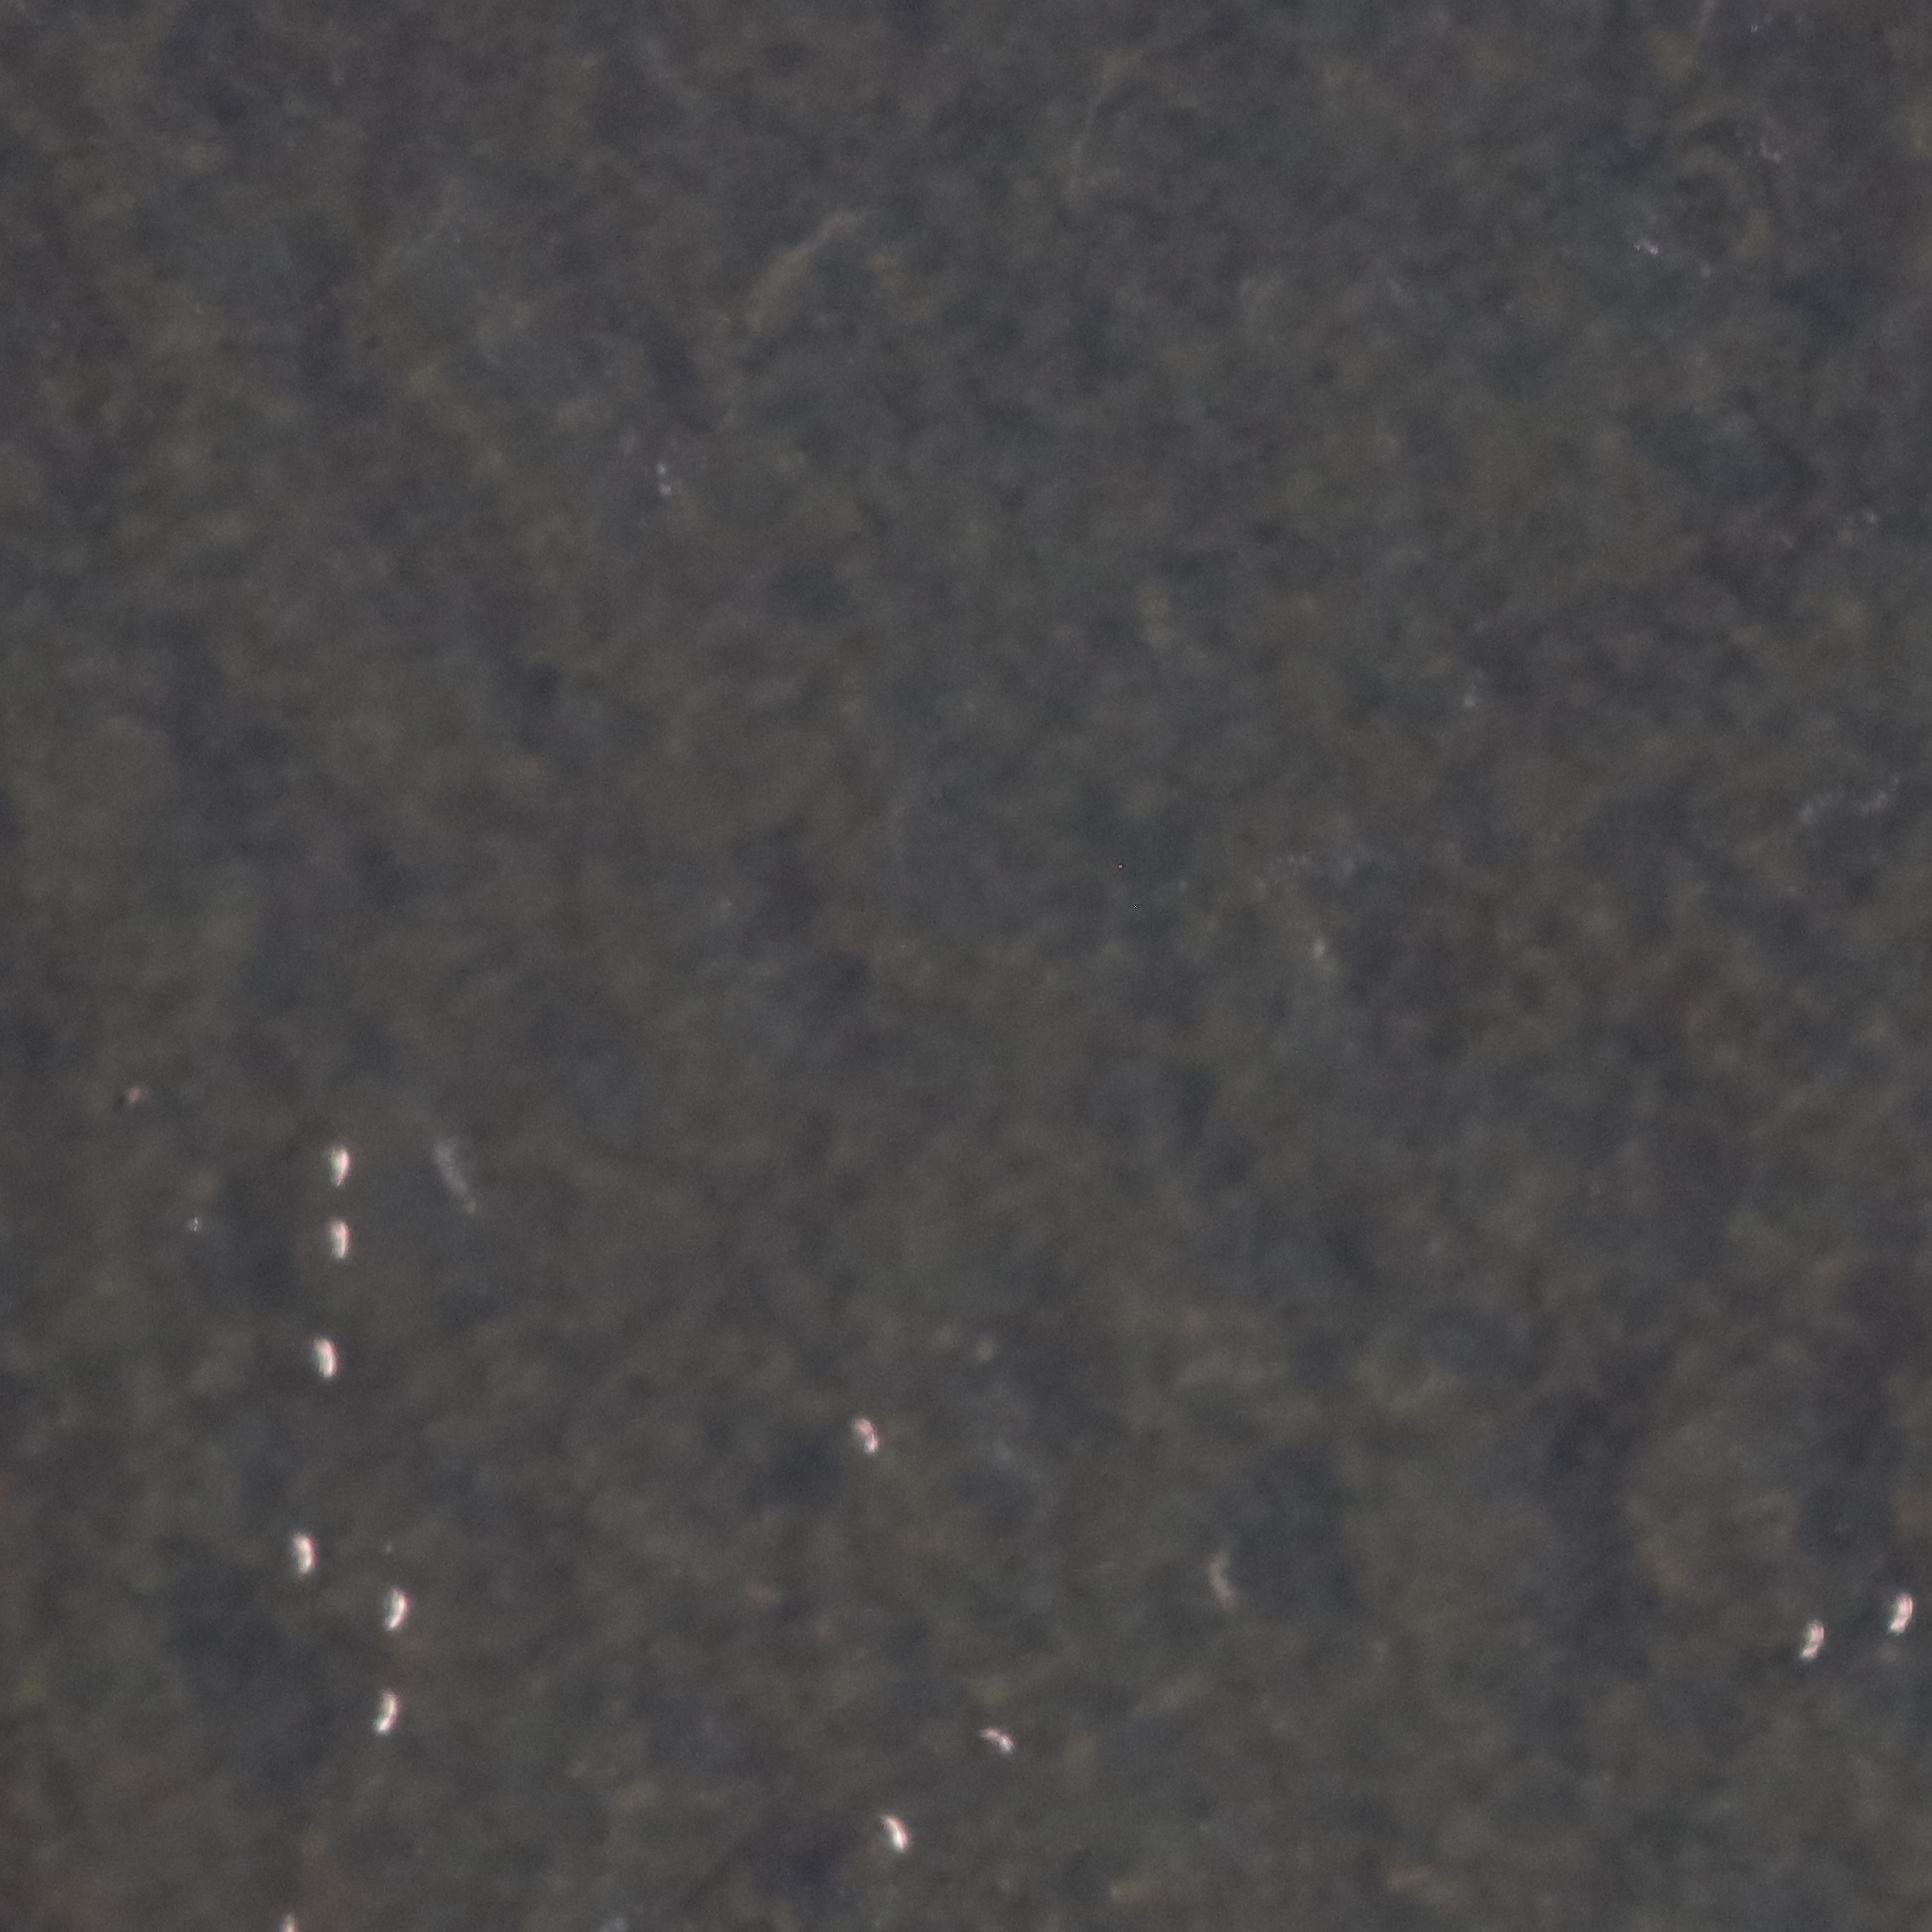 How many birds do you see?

13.